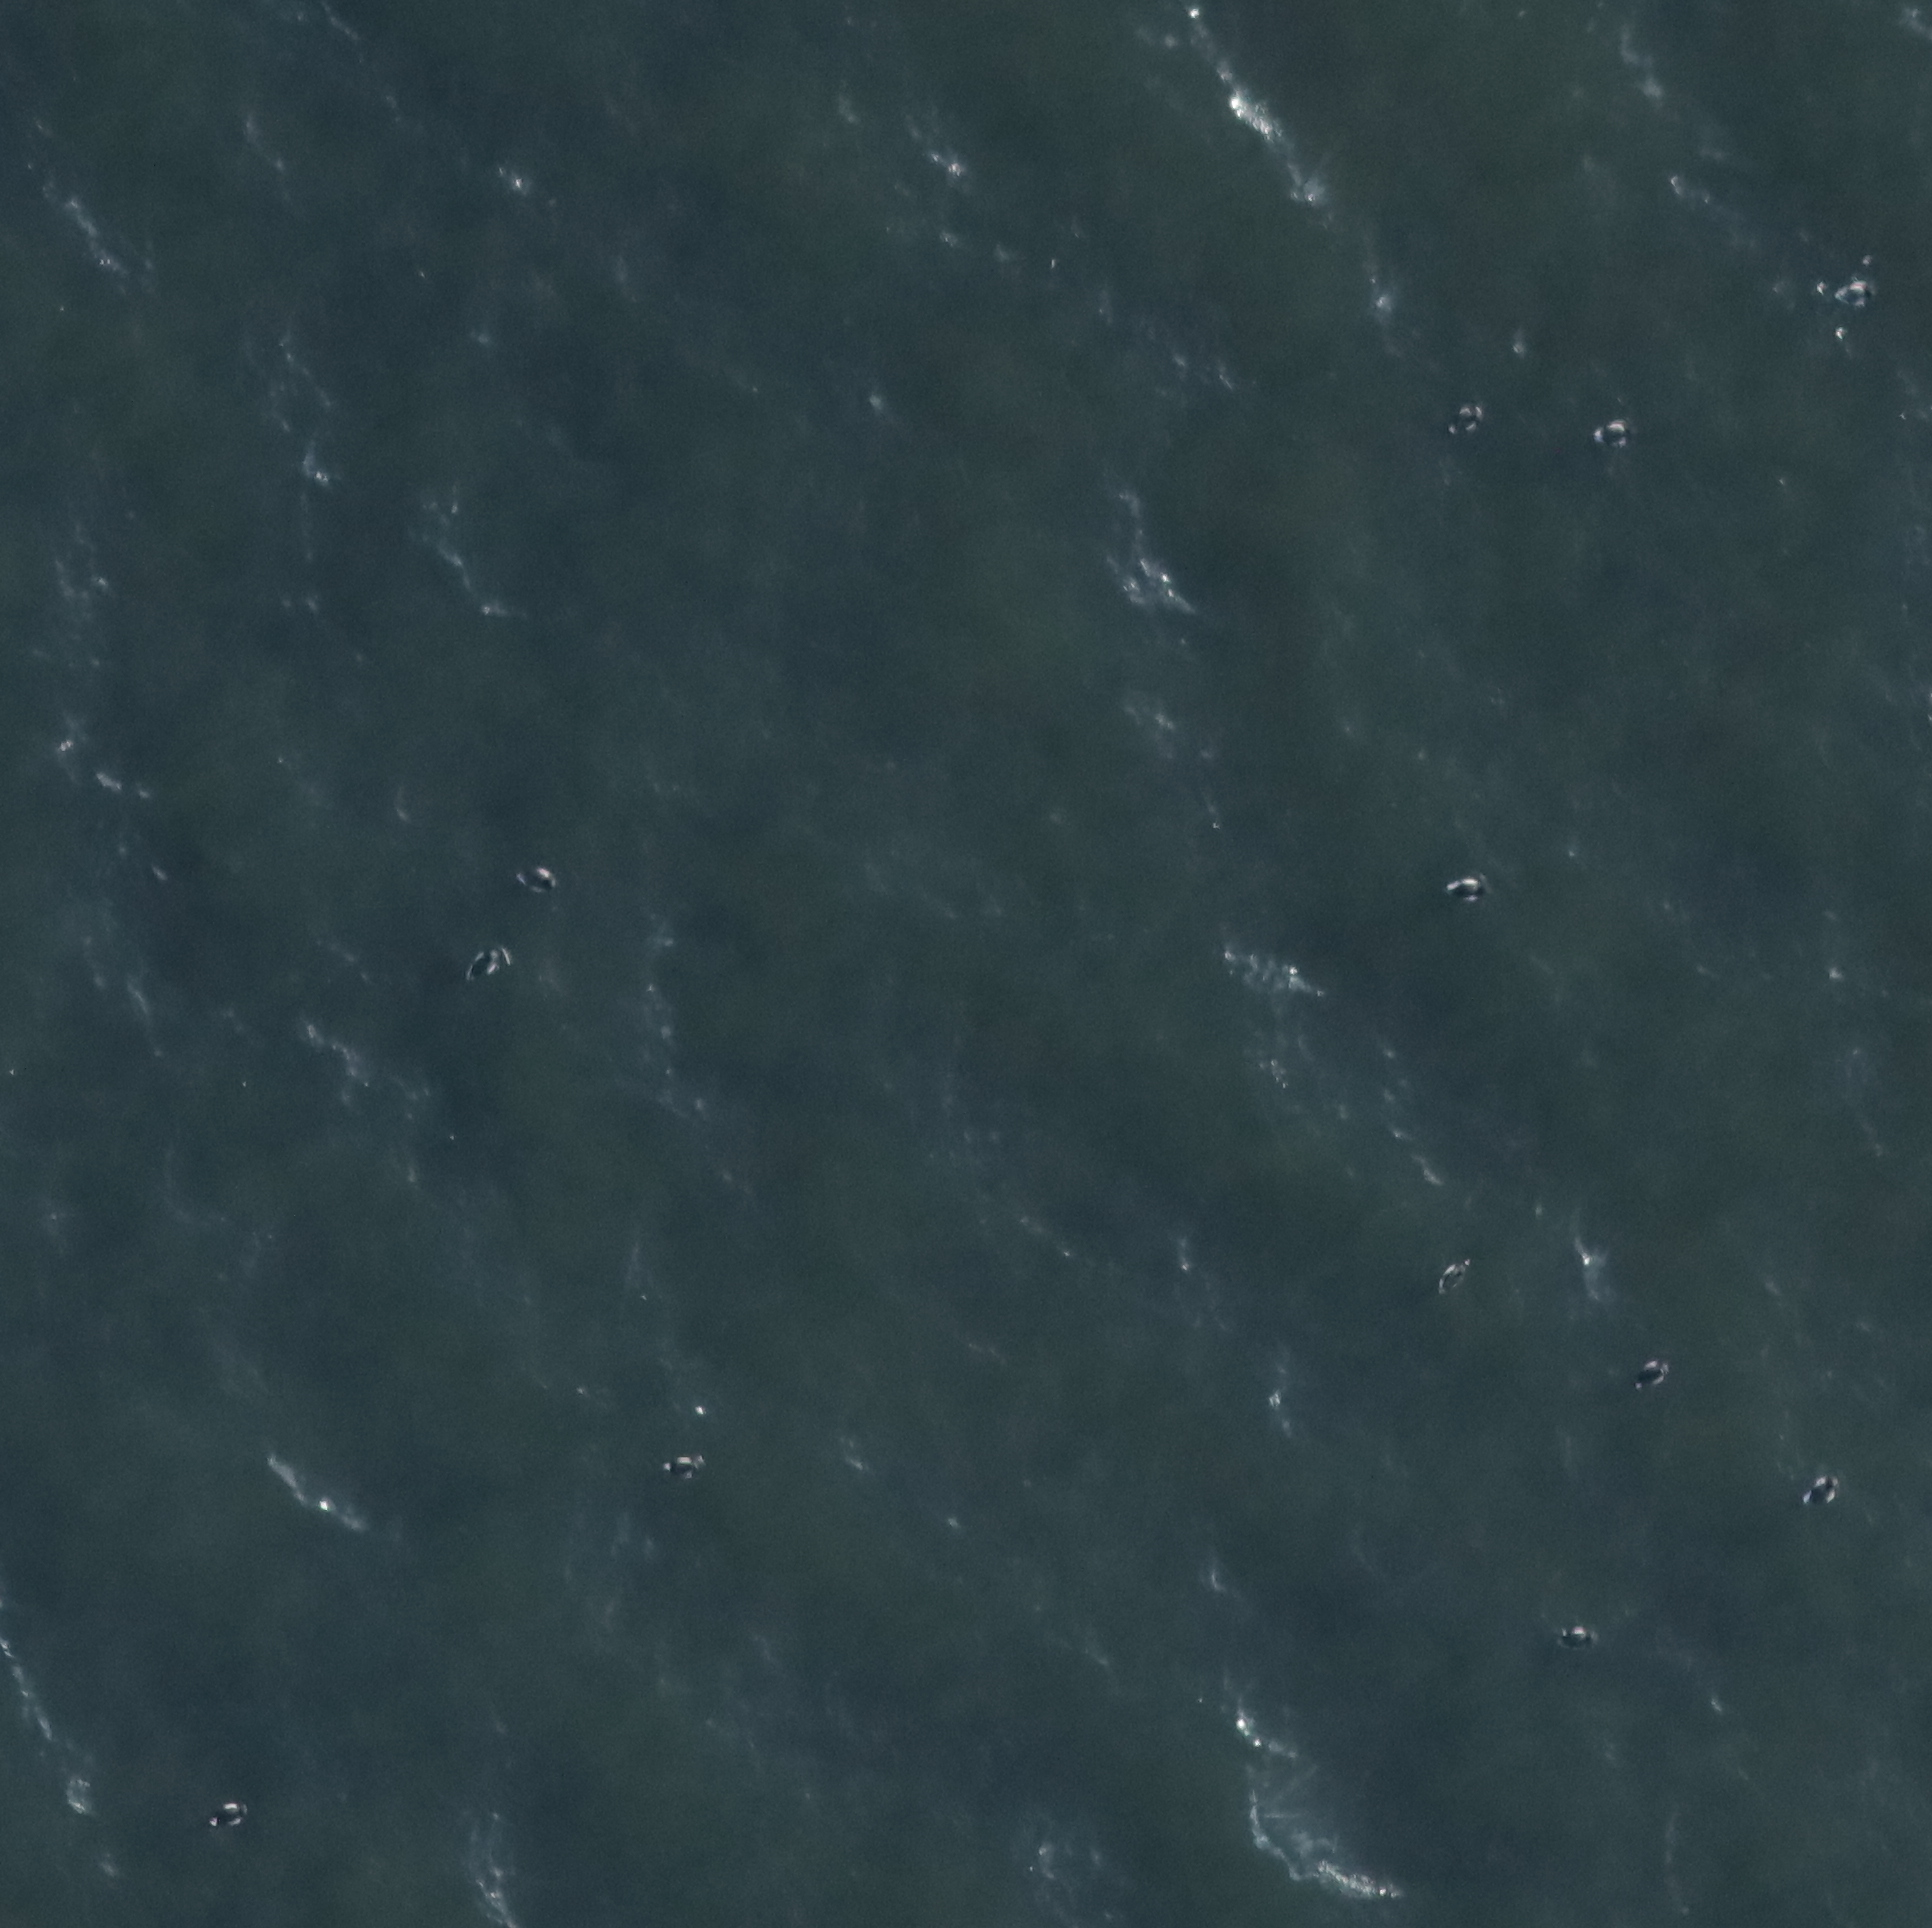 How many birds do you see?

12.